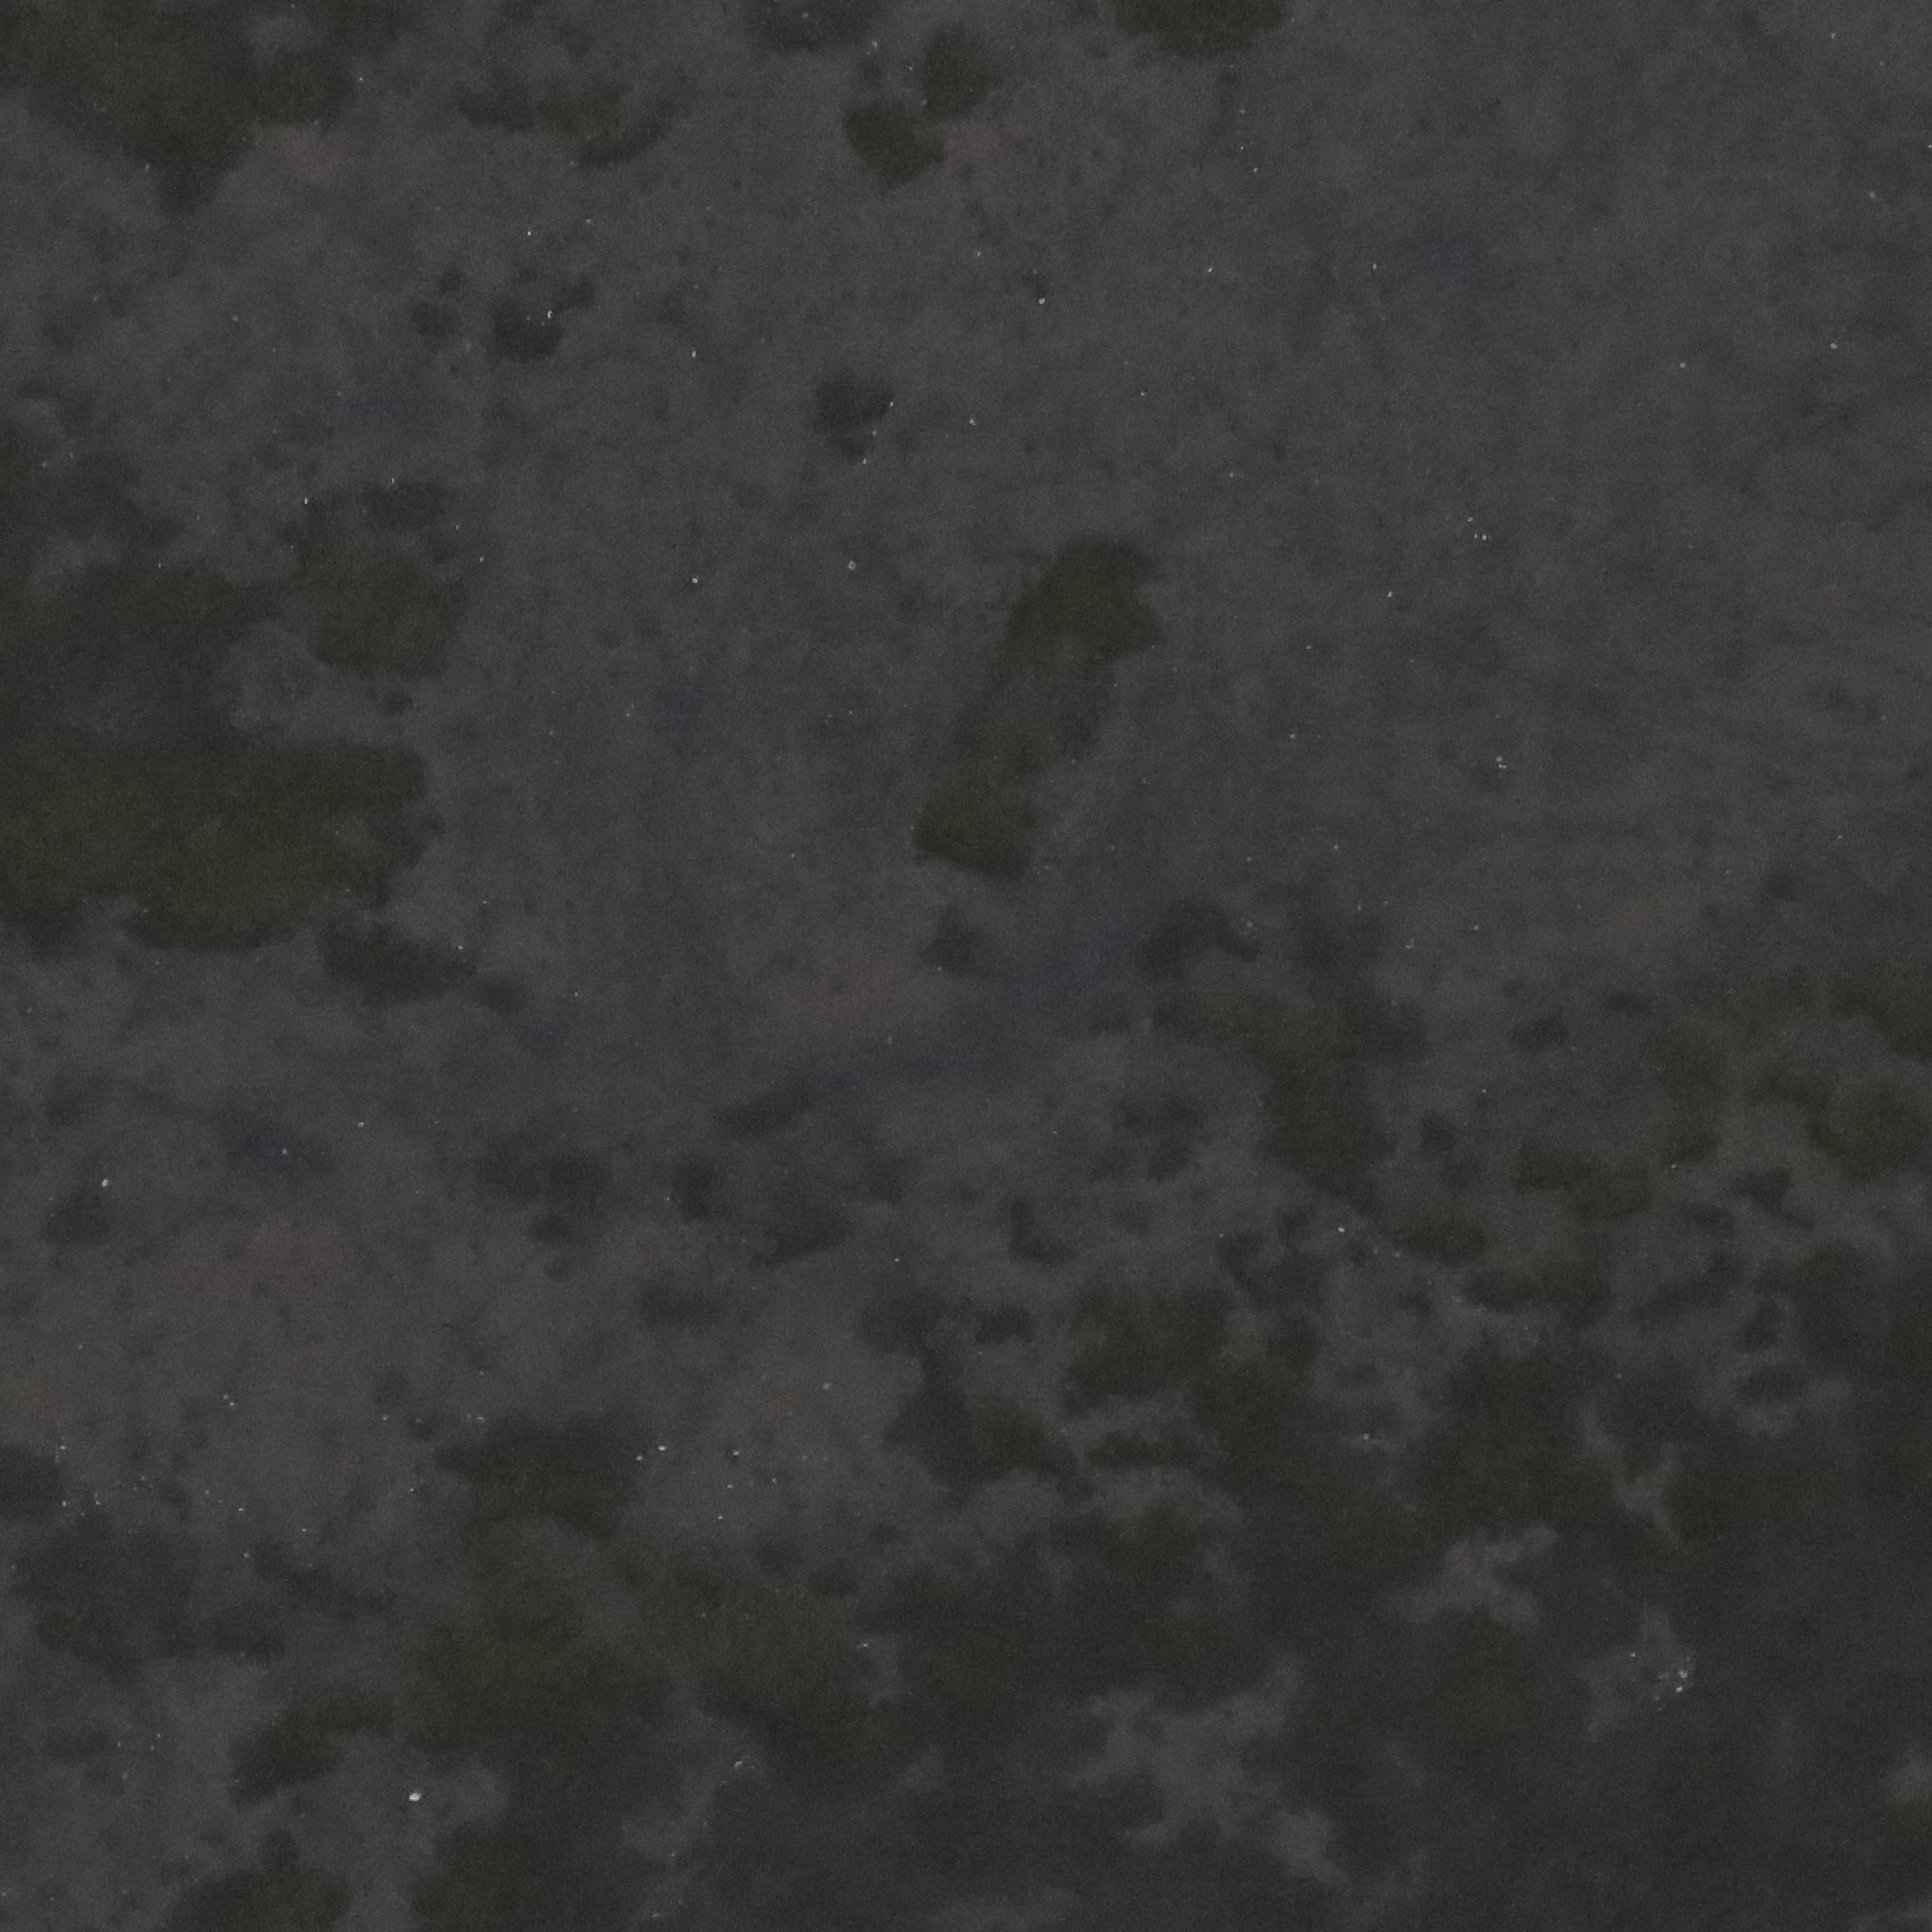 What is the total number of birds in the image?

0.